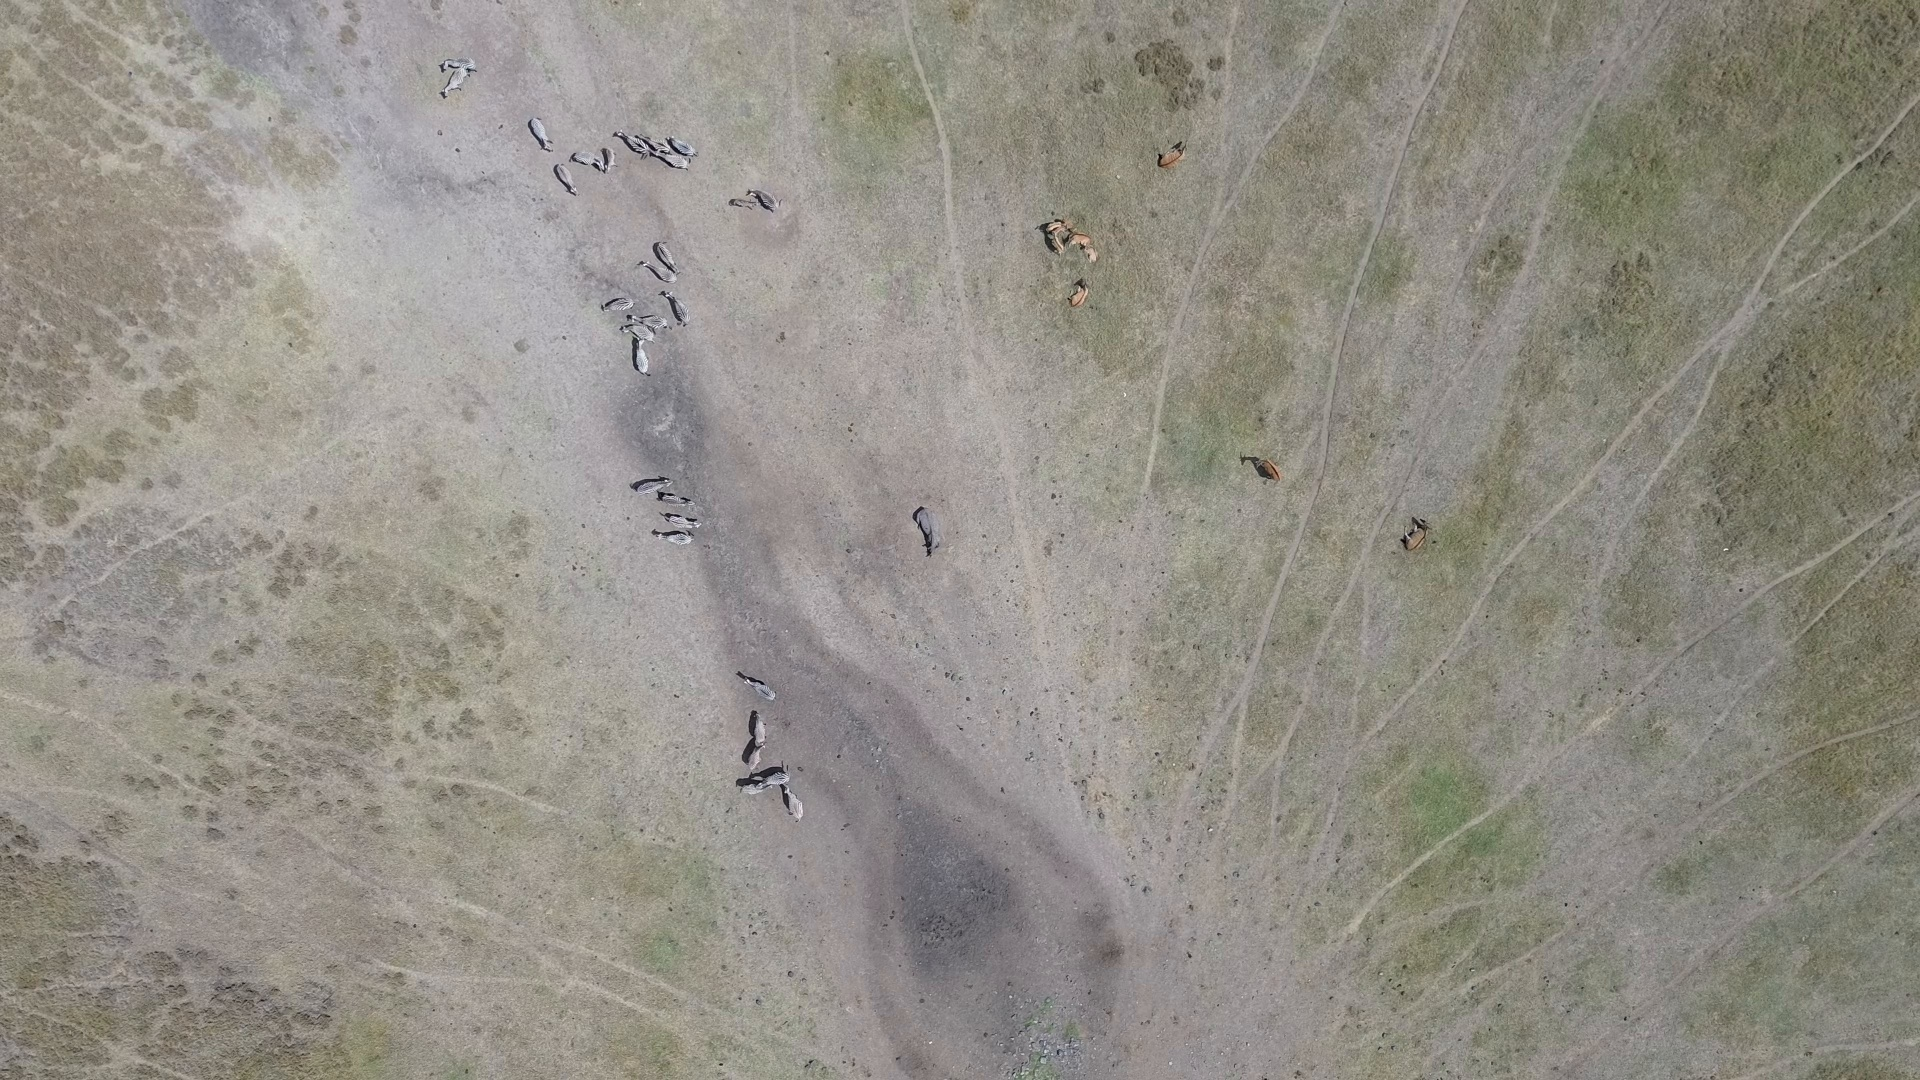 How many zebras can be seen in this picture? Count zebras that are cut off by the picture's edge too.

29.